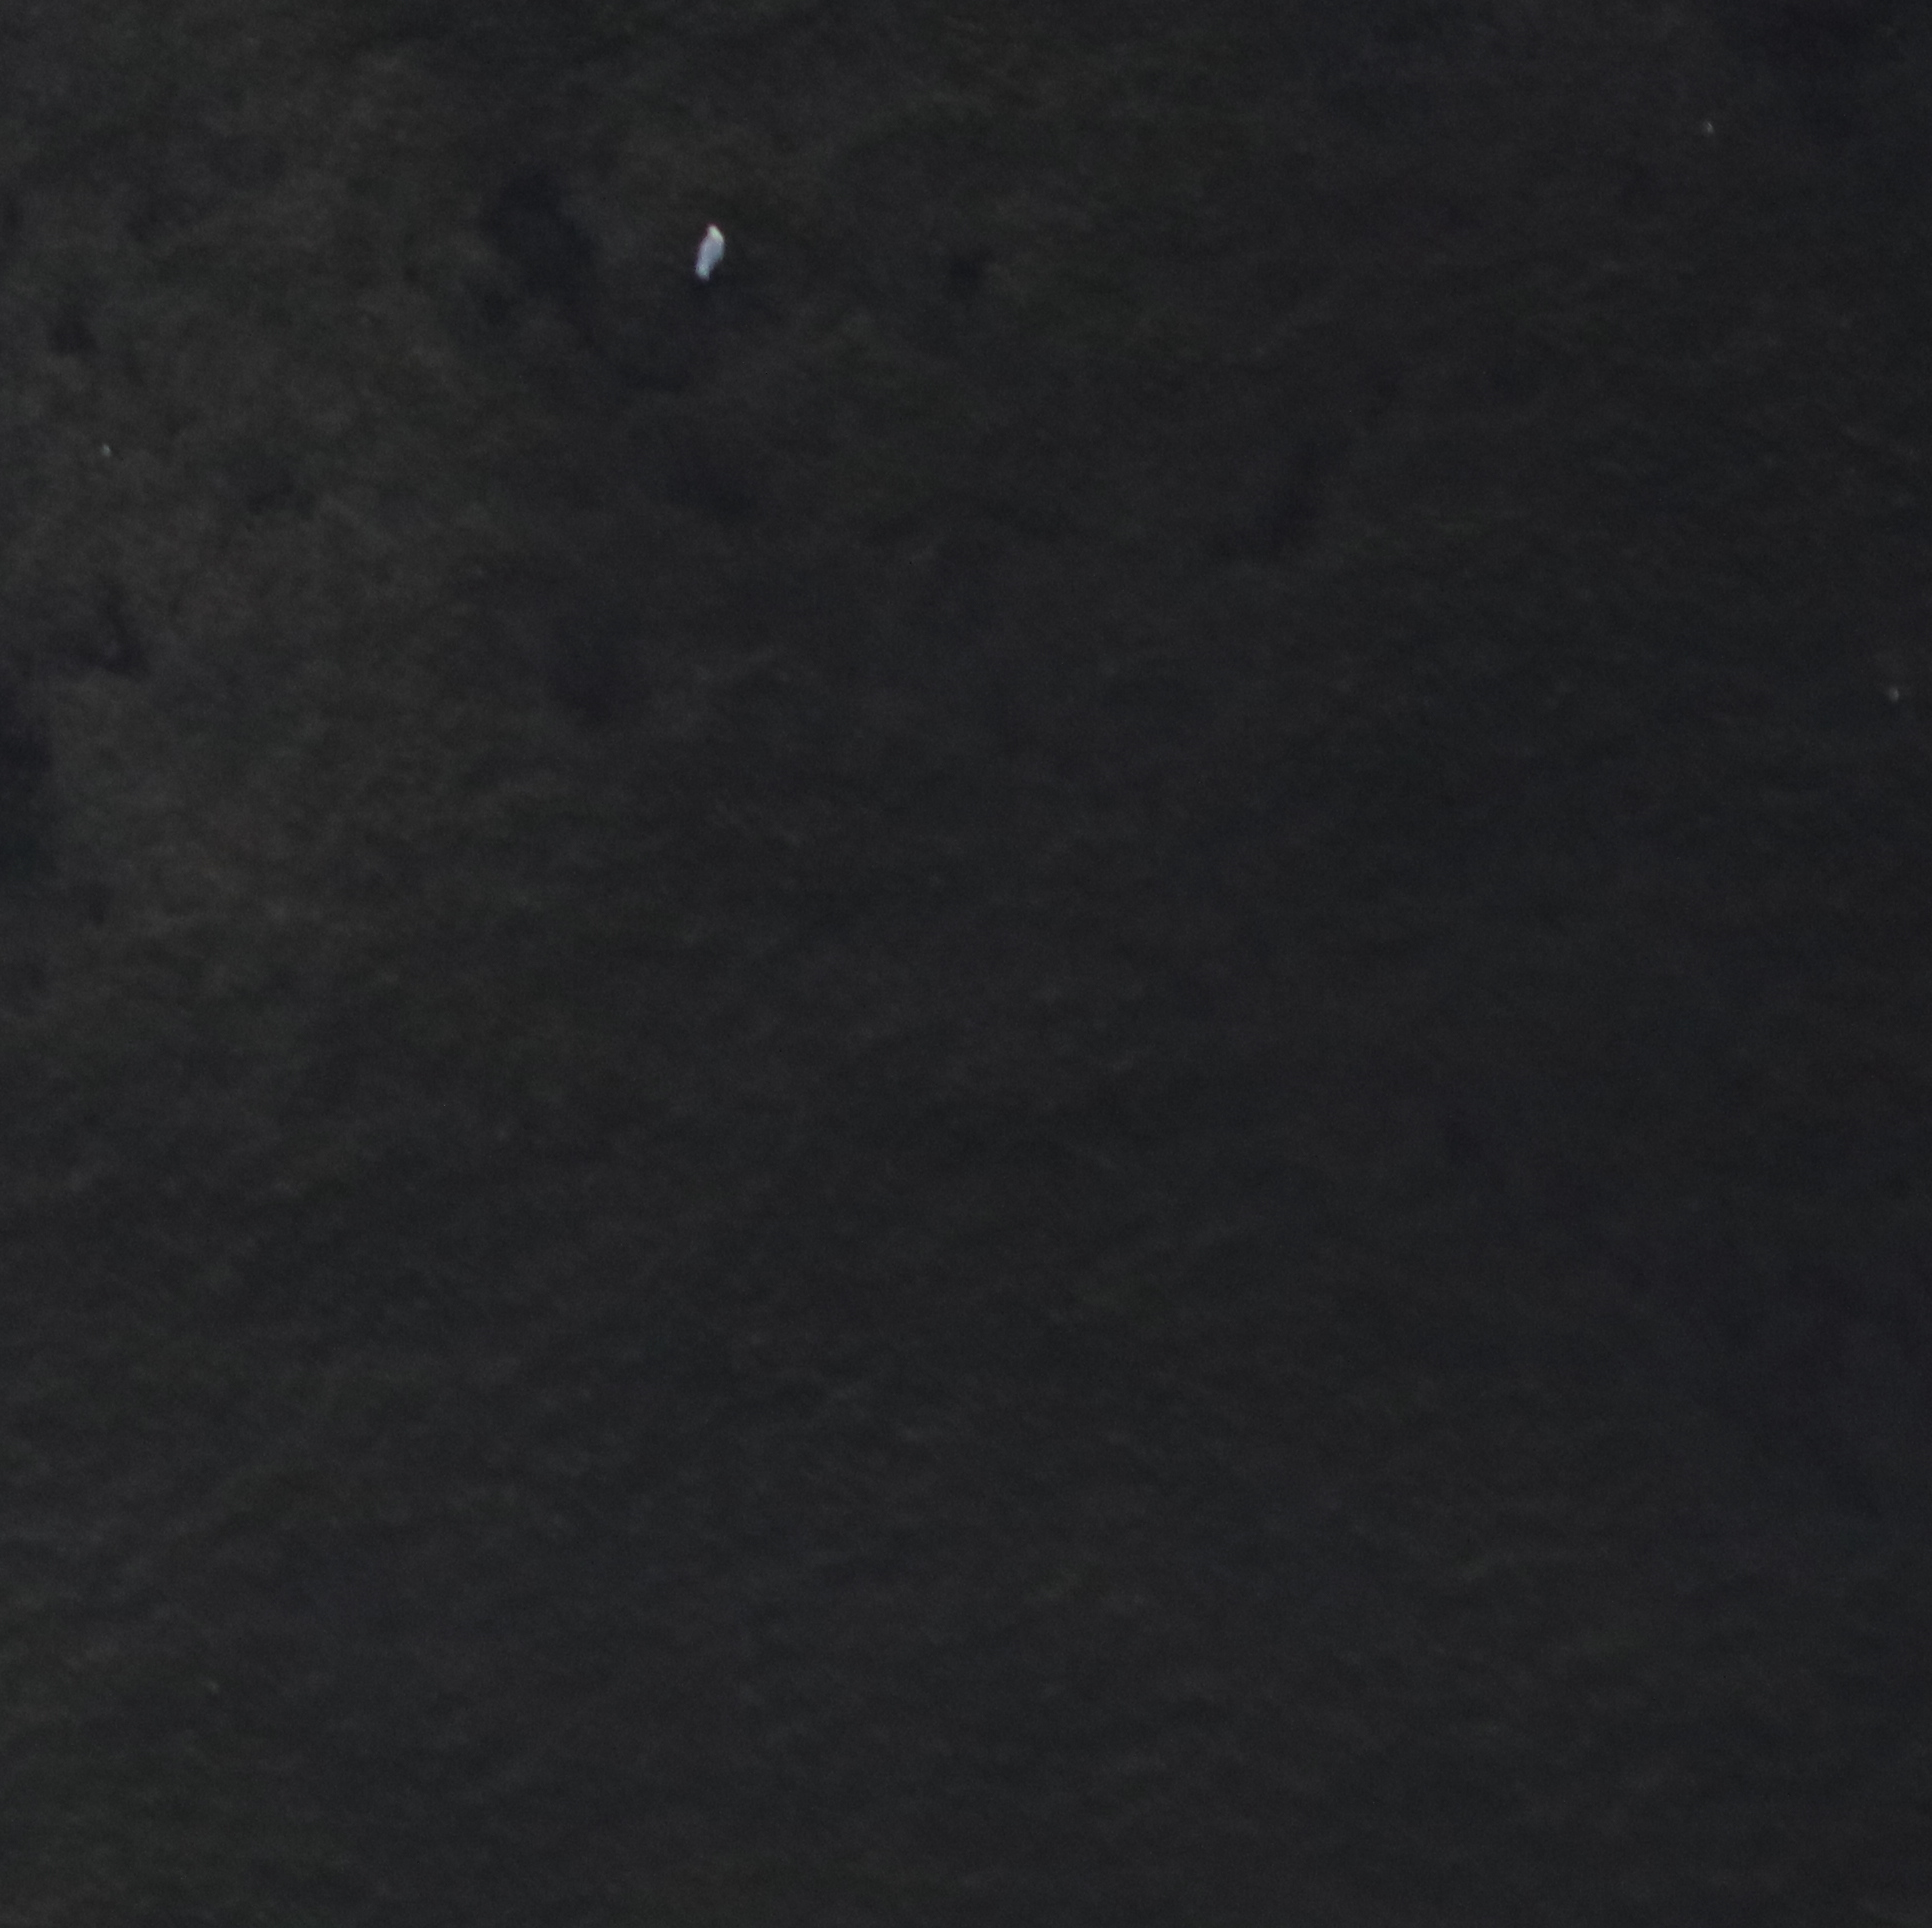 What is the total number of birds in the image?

1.